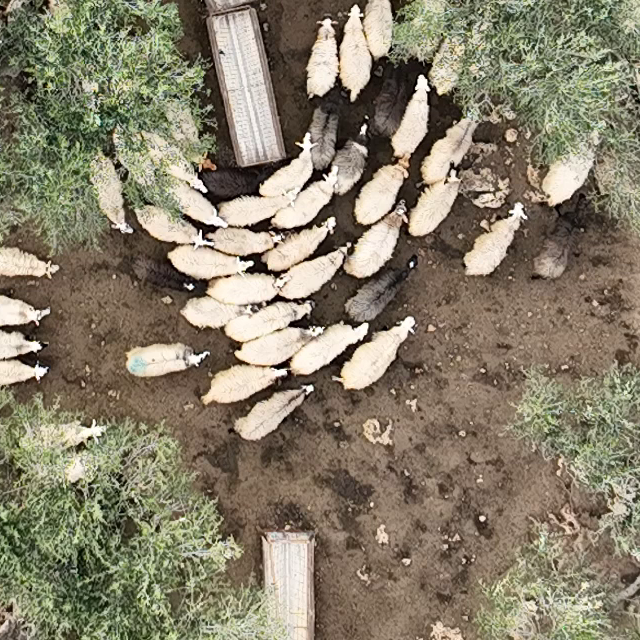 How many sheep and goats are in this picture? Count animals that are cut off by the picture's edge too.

47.